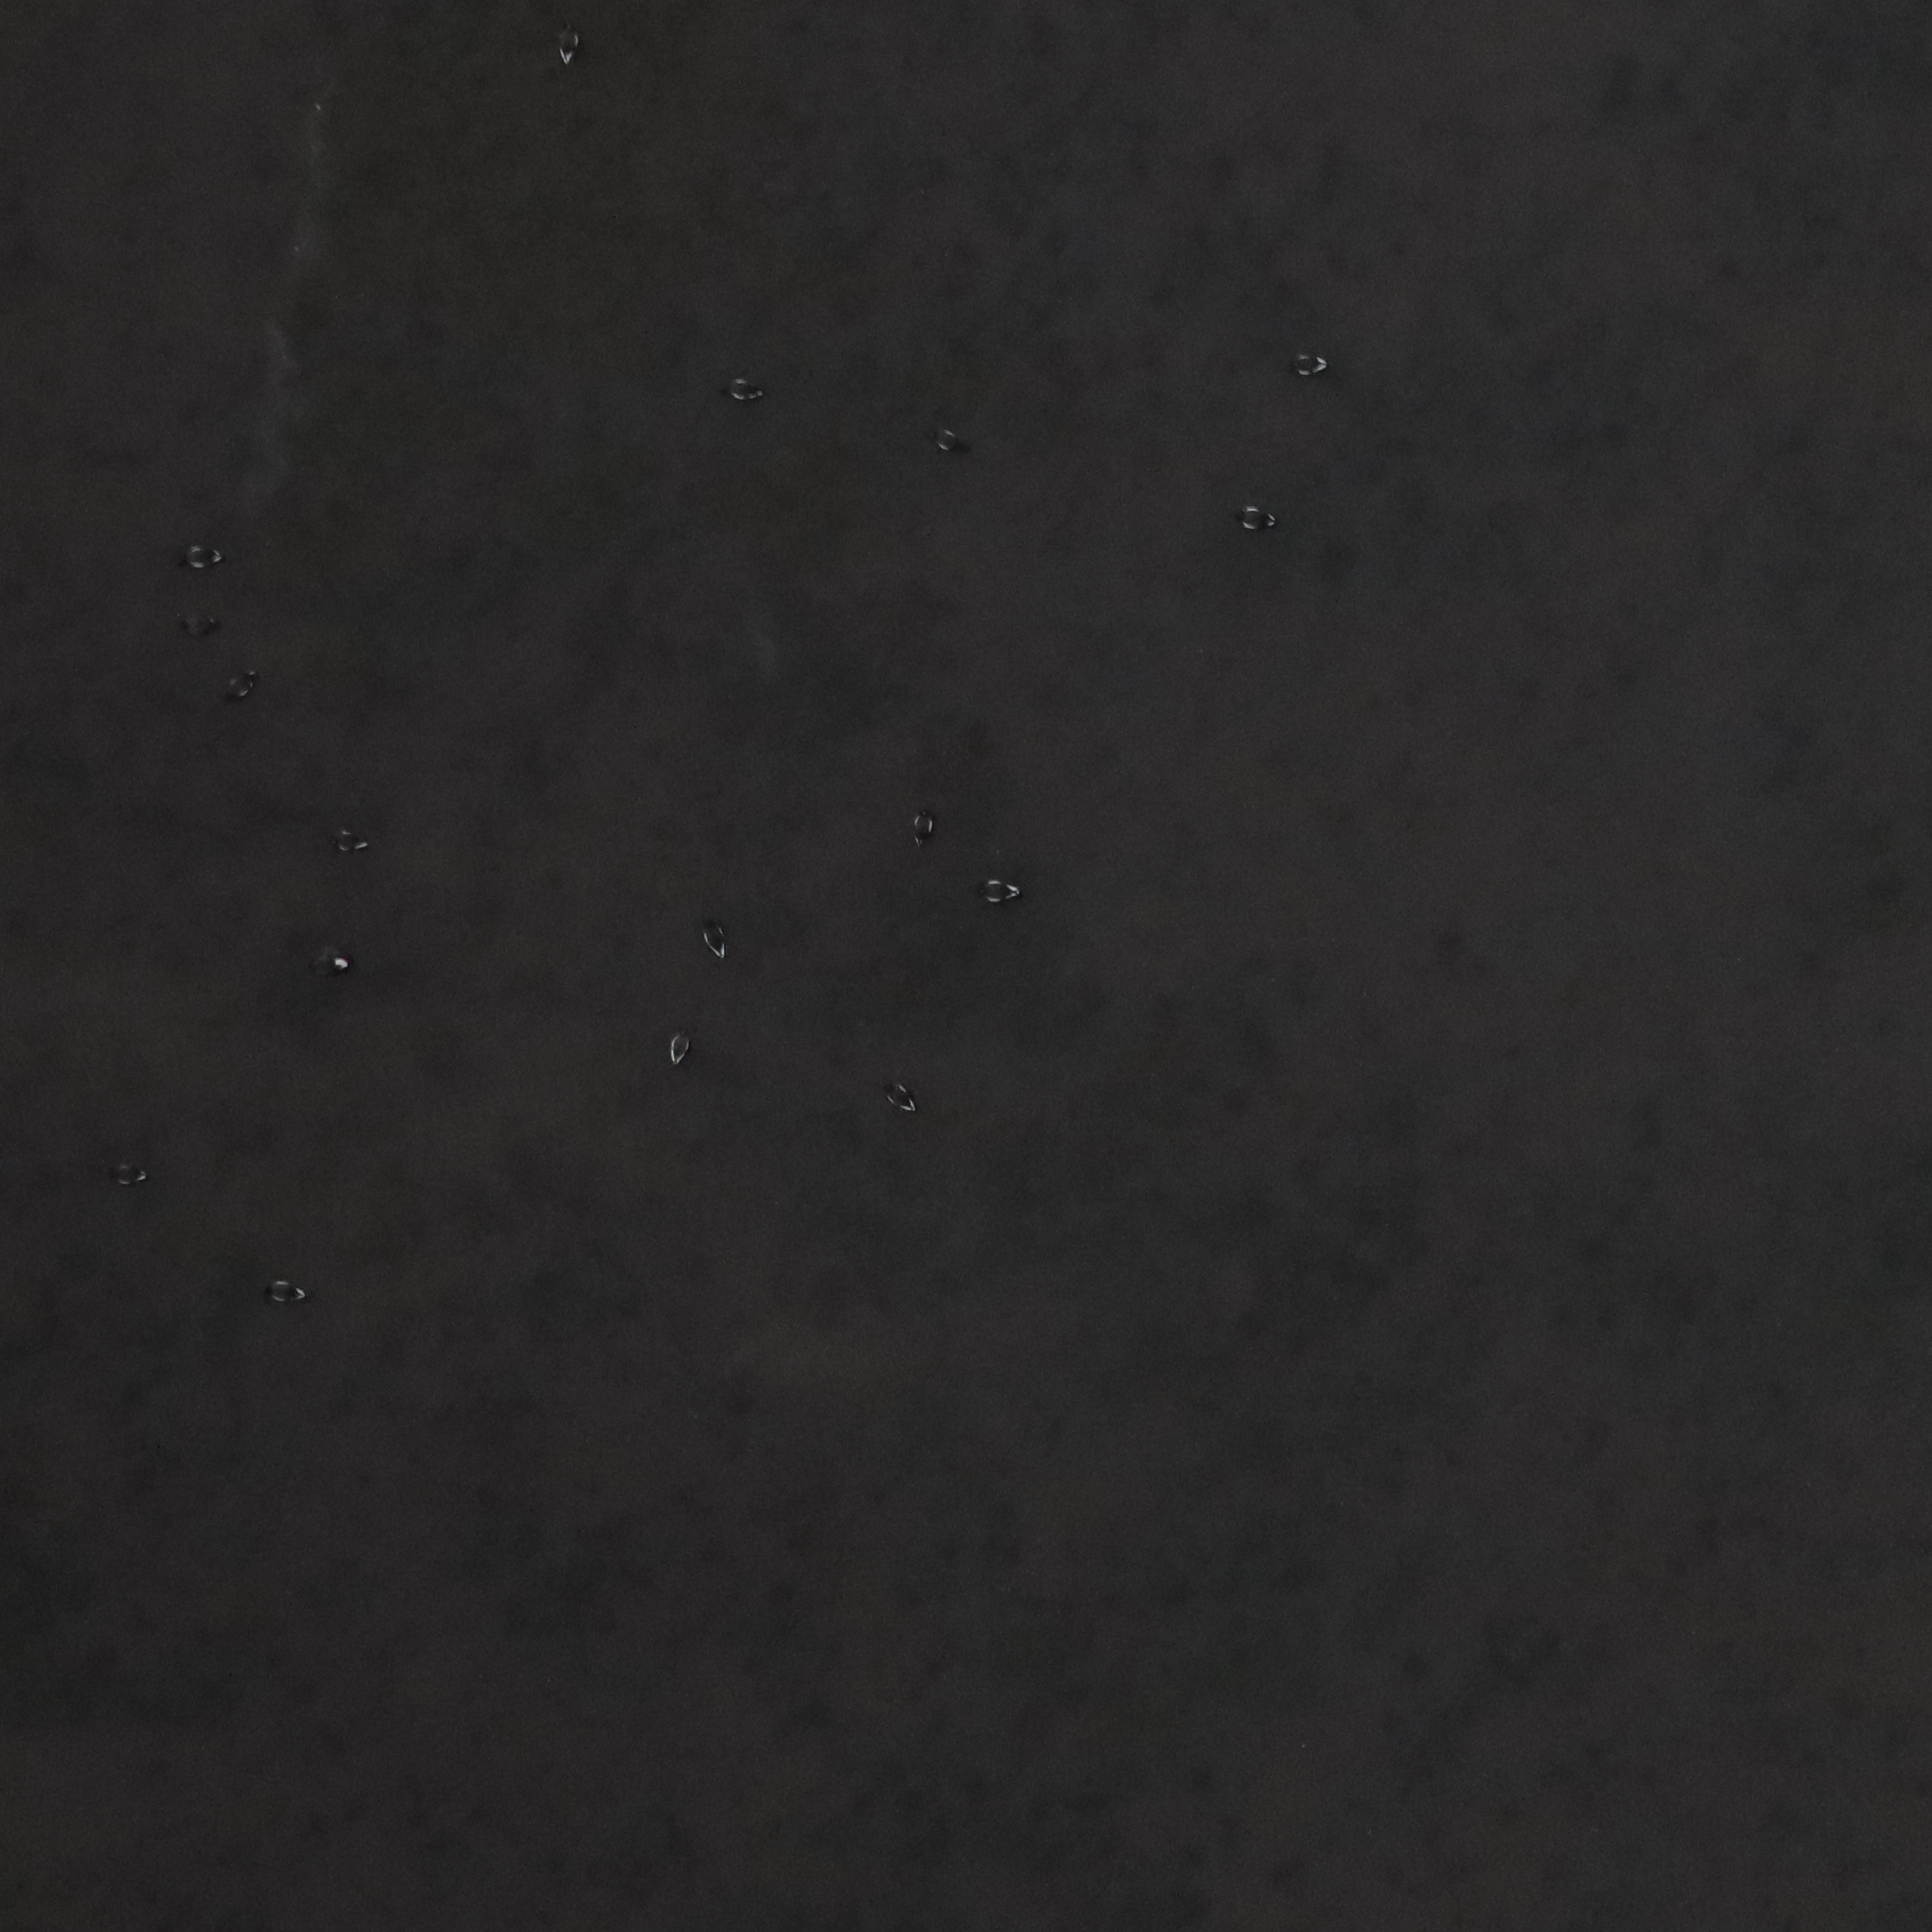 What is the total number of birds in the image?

17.